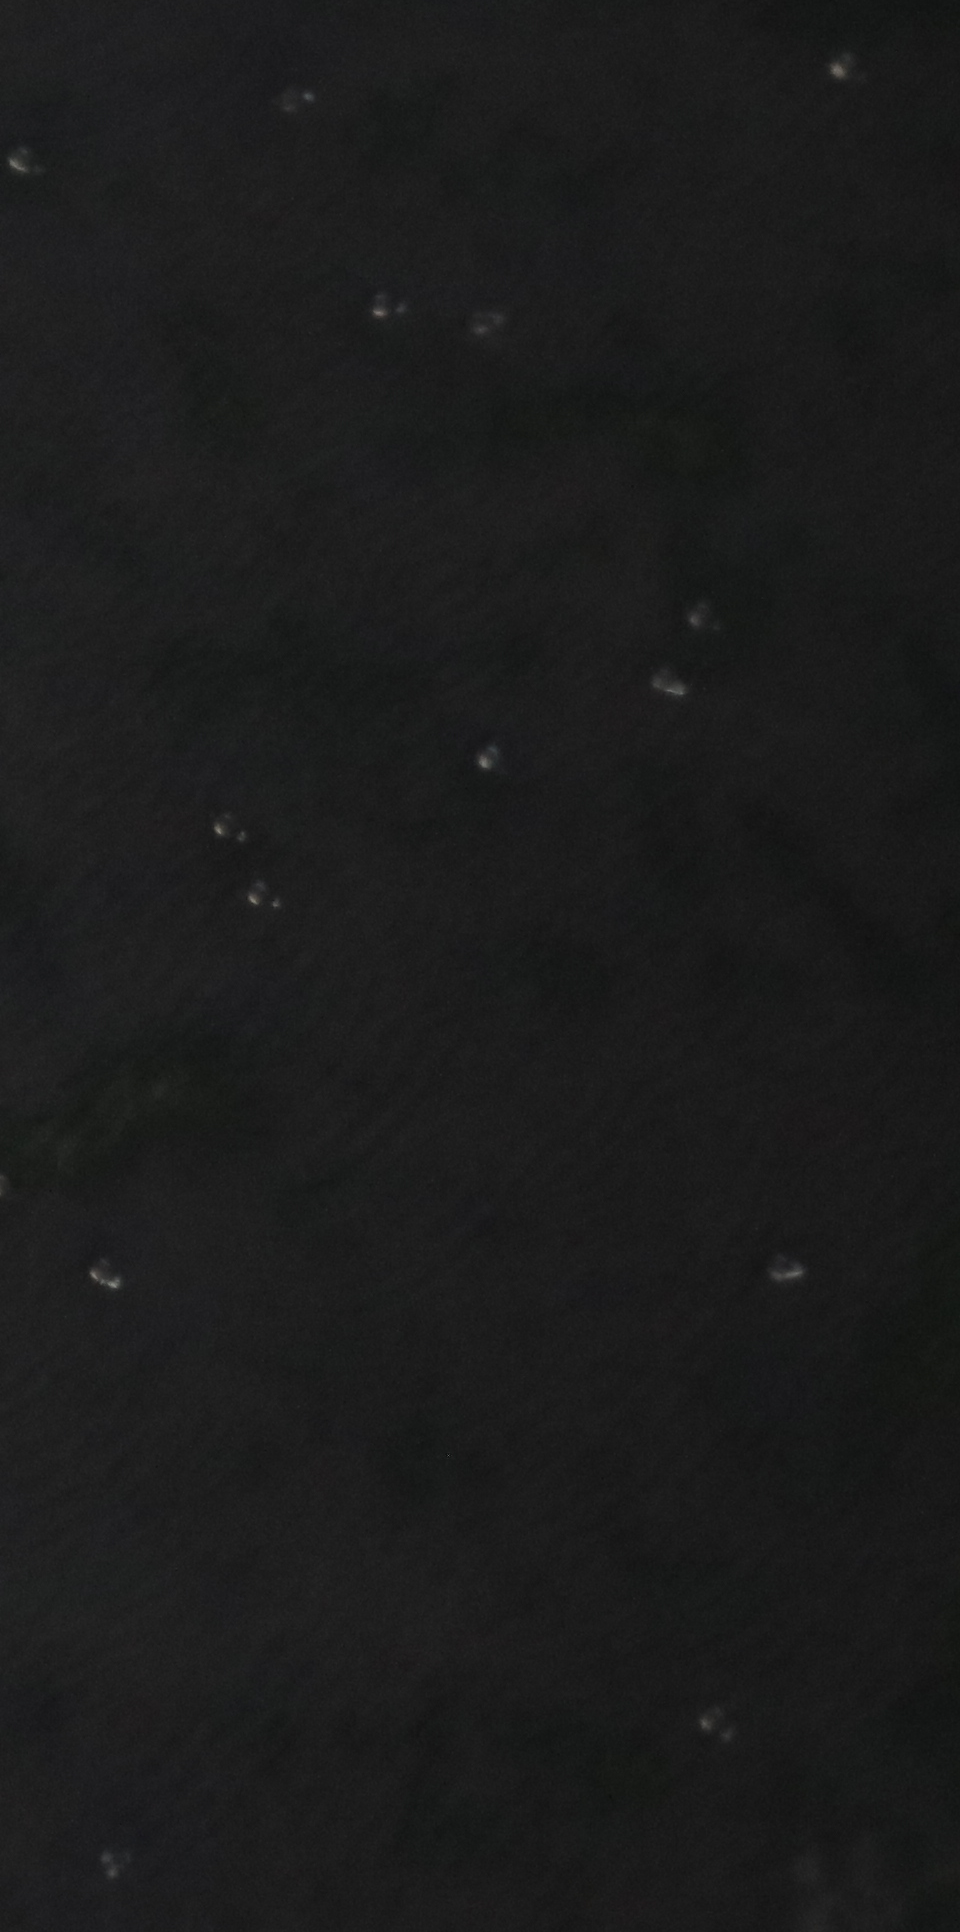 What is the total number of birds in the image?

14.